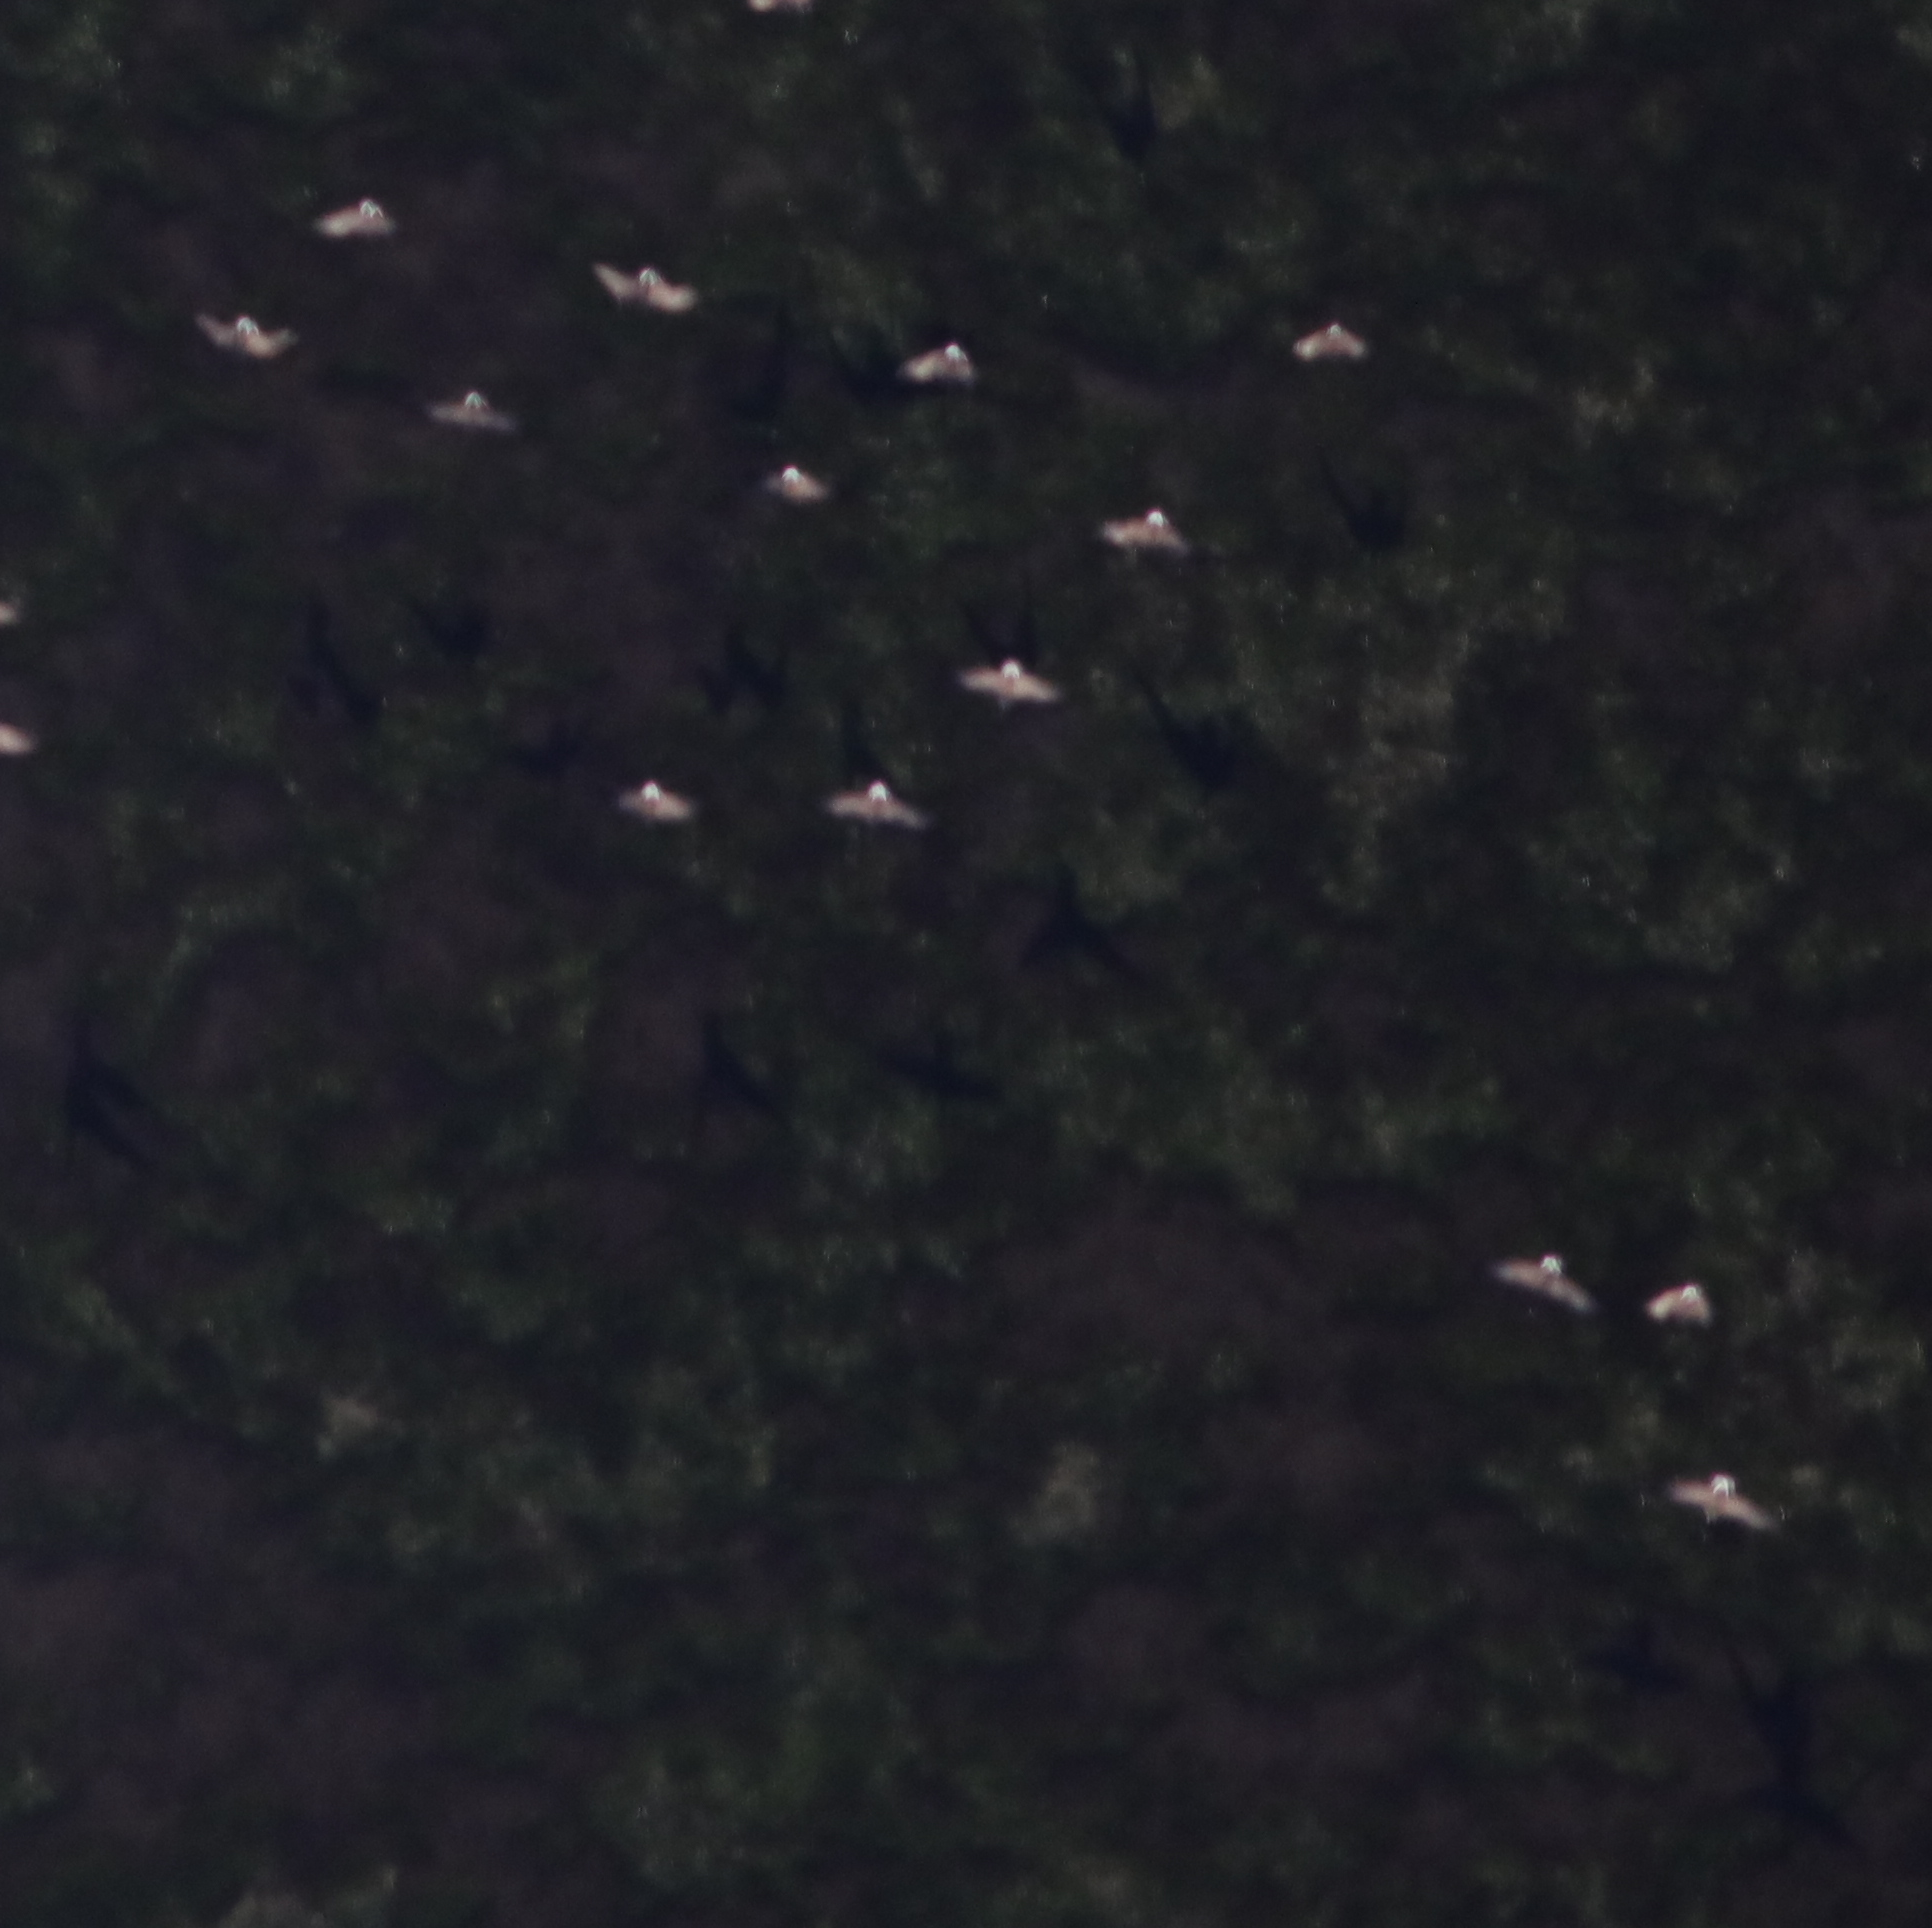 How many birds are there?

14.